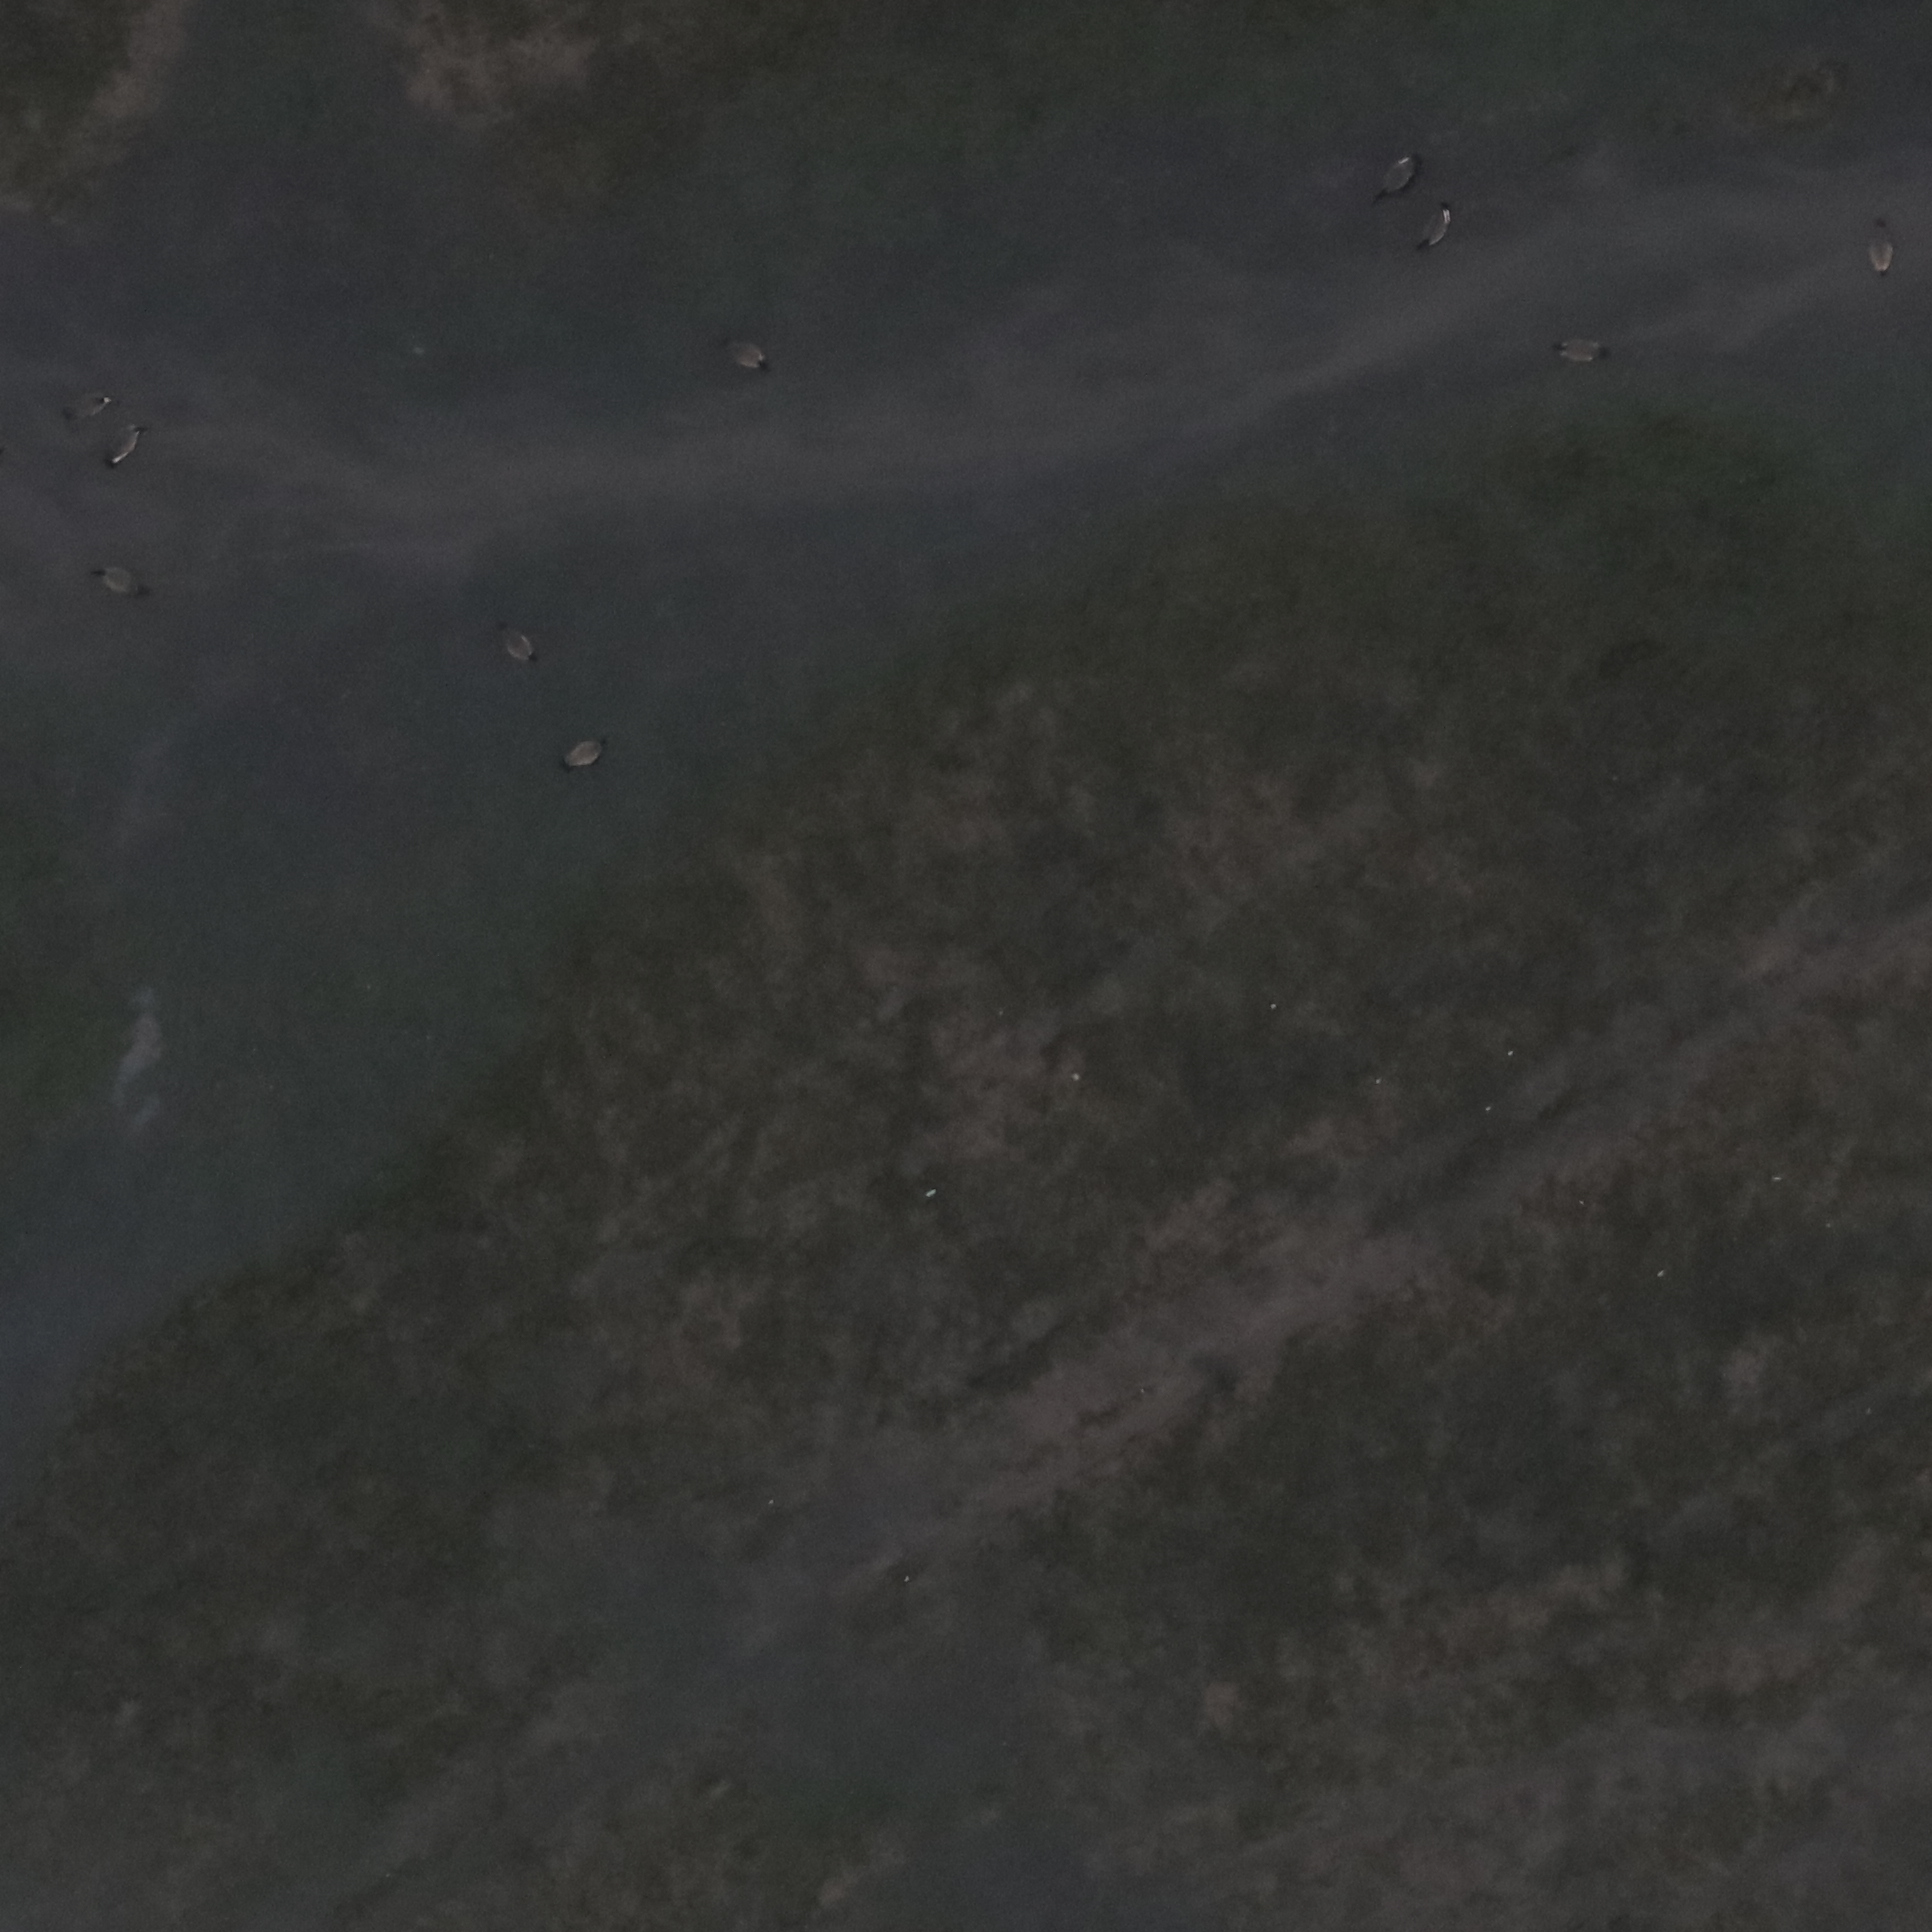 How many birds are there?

10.